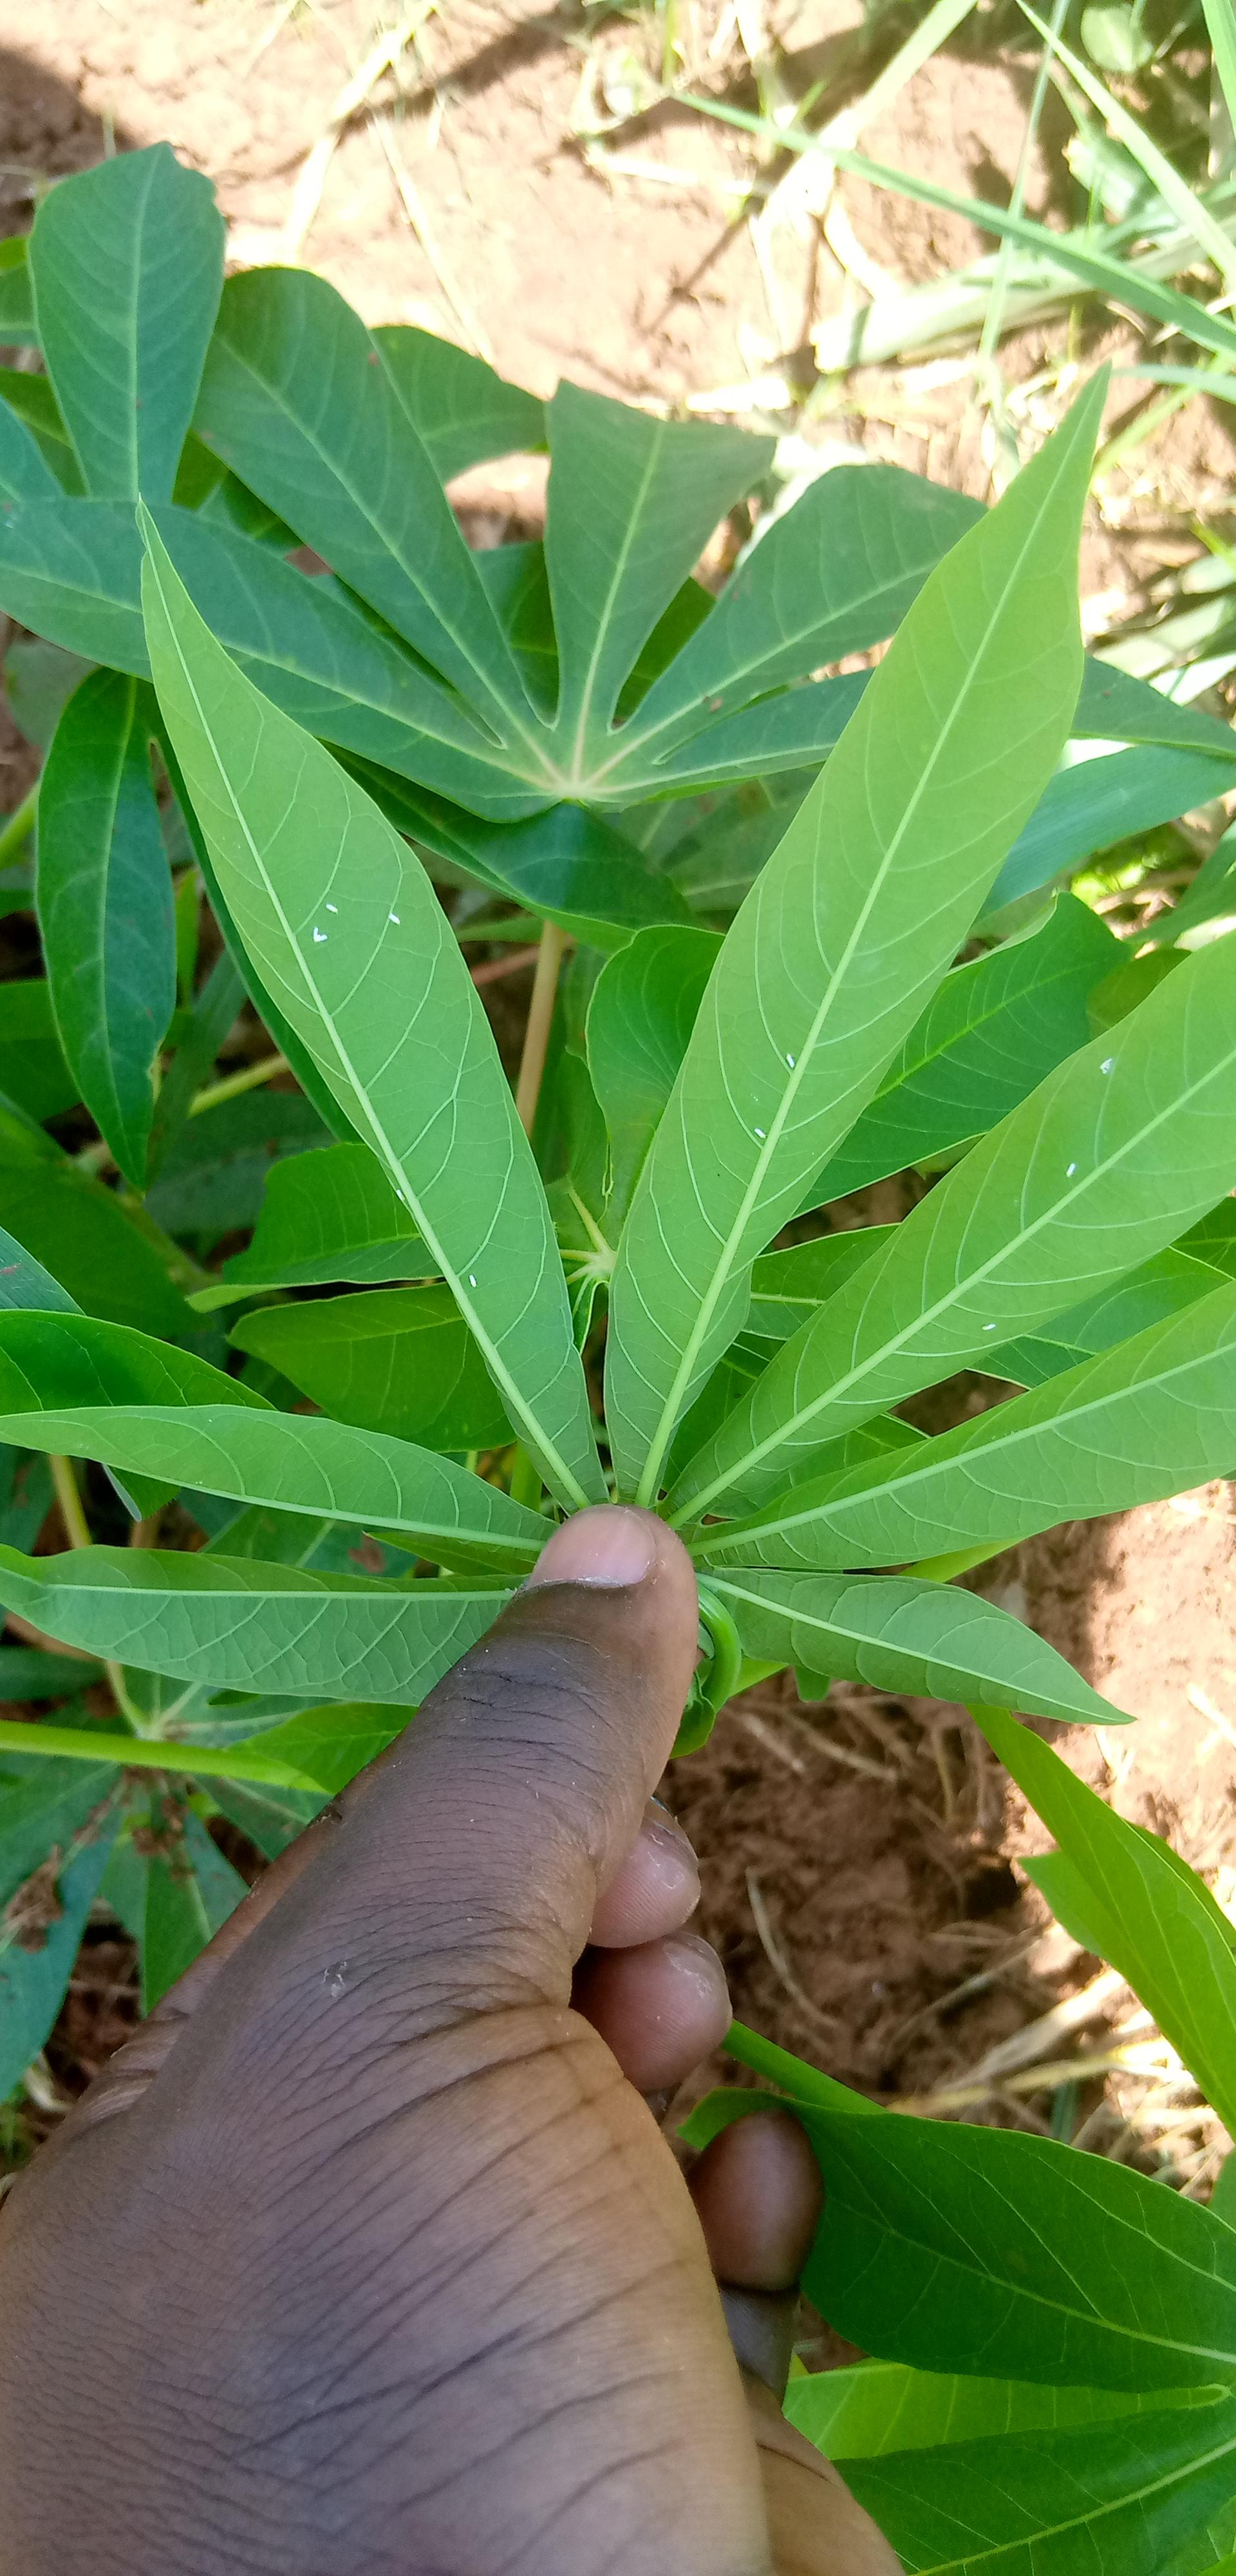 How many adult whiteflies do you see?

10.